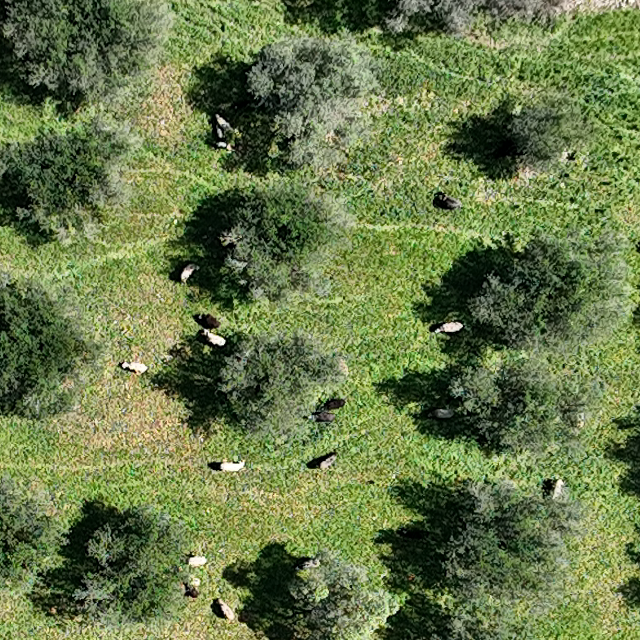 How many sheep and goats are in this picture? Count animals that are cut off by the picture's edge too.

20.